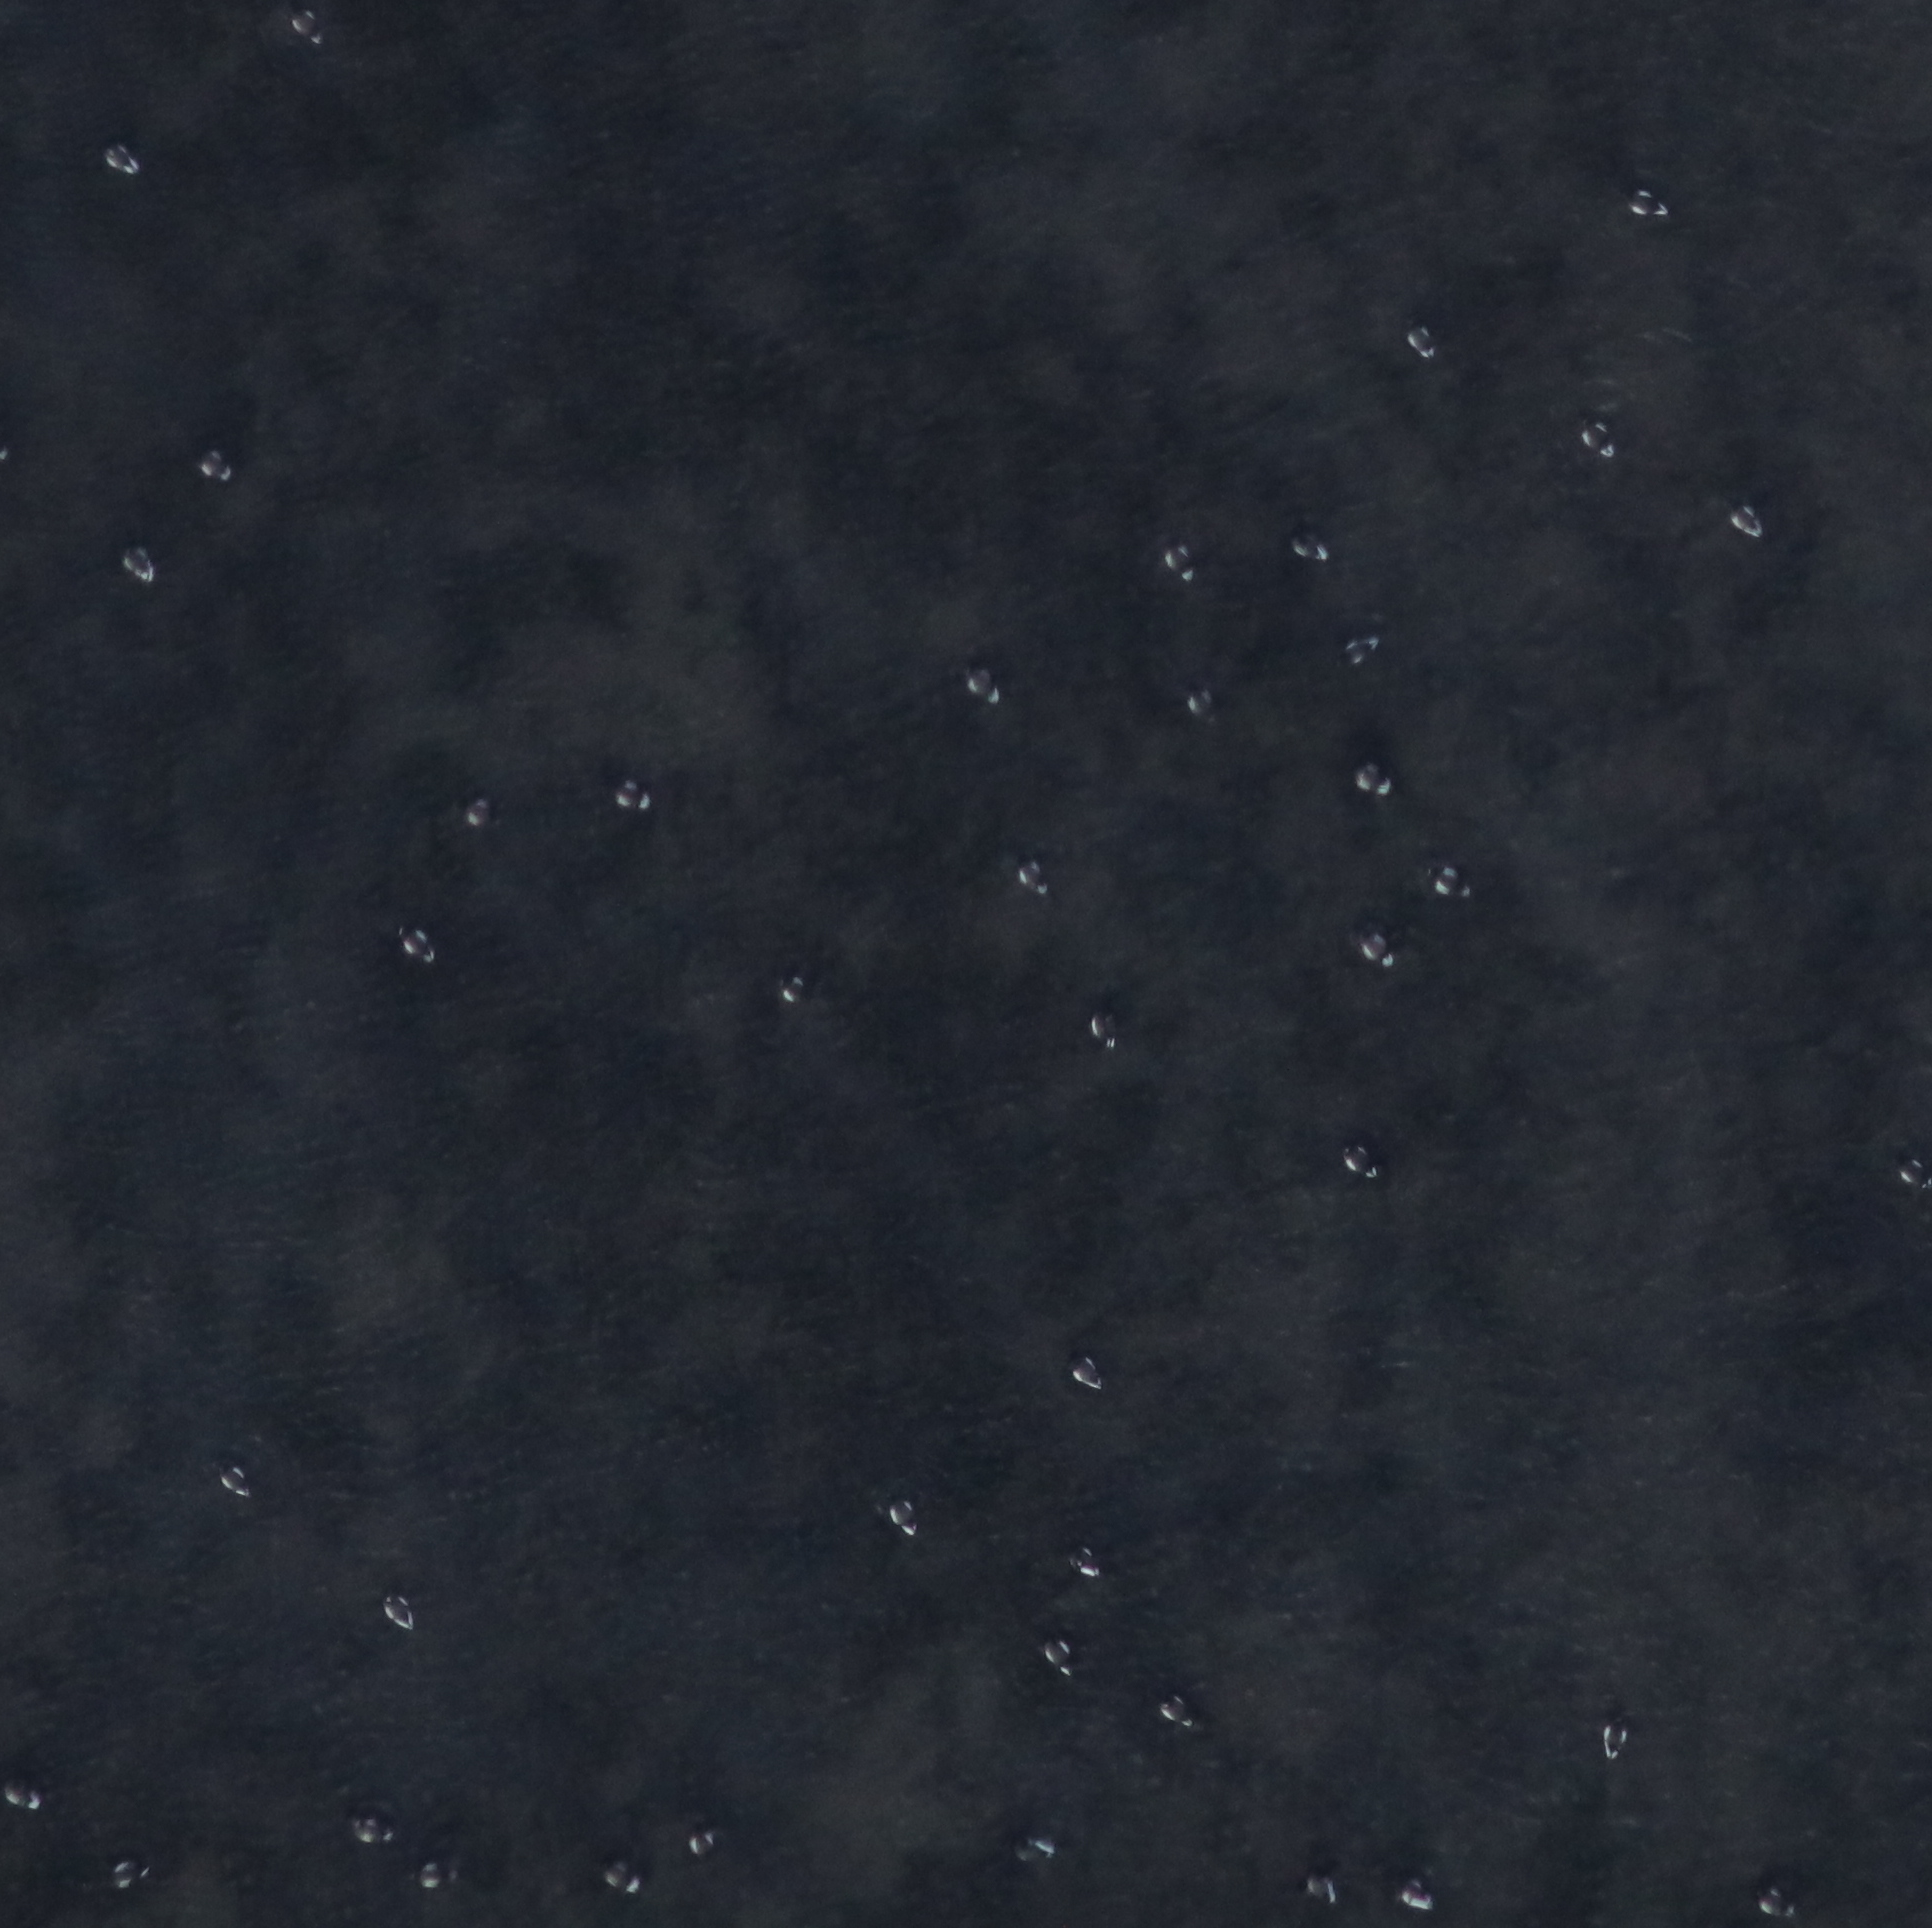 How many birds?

42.